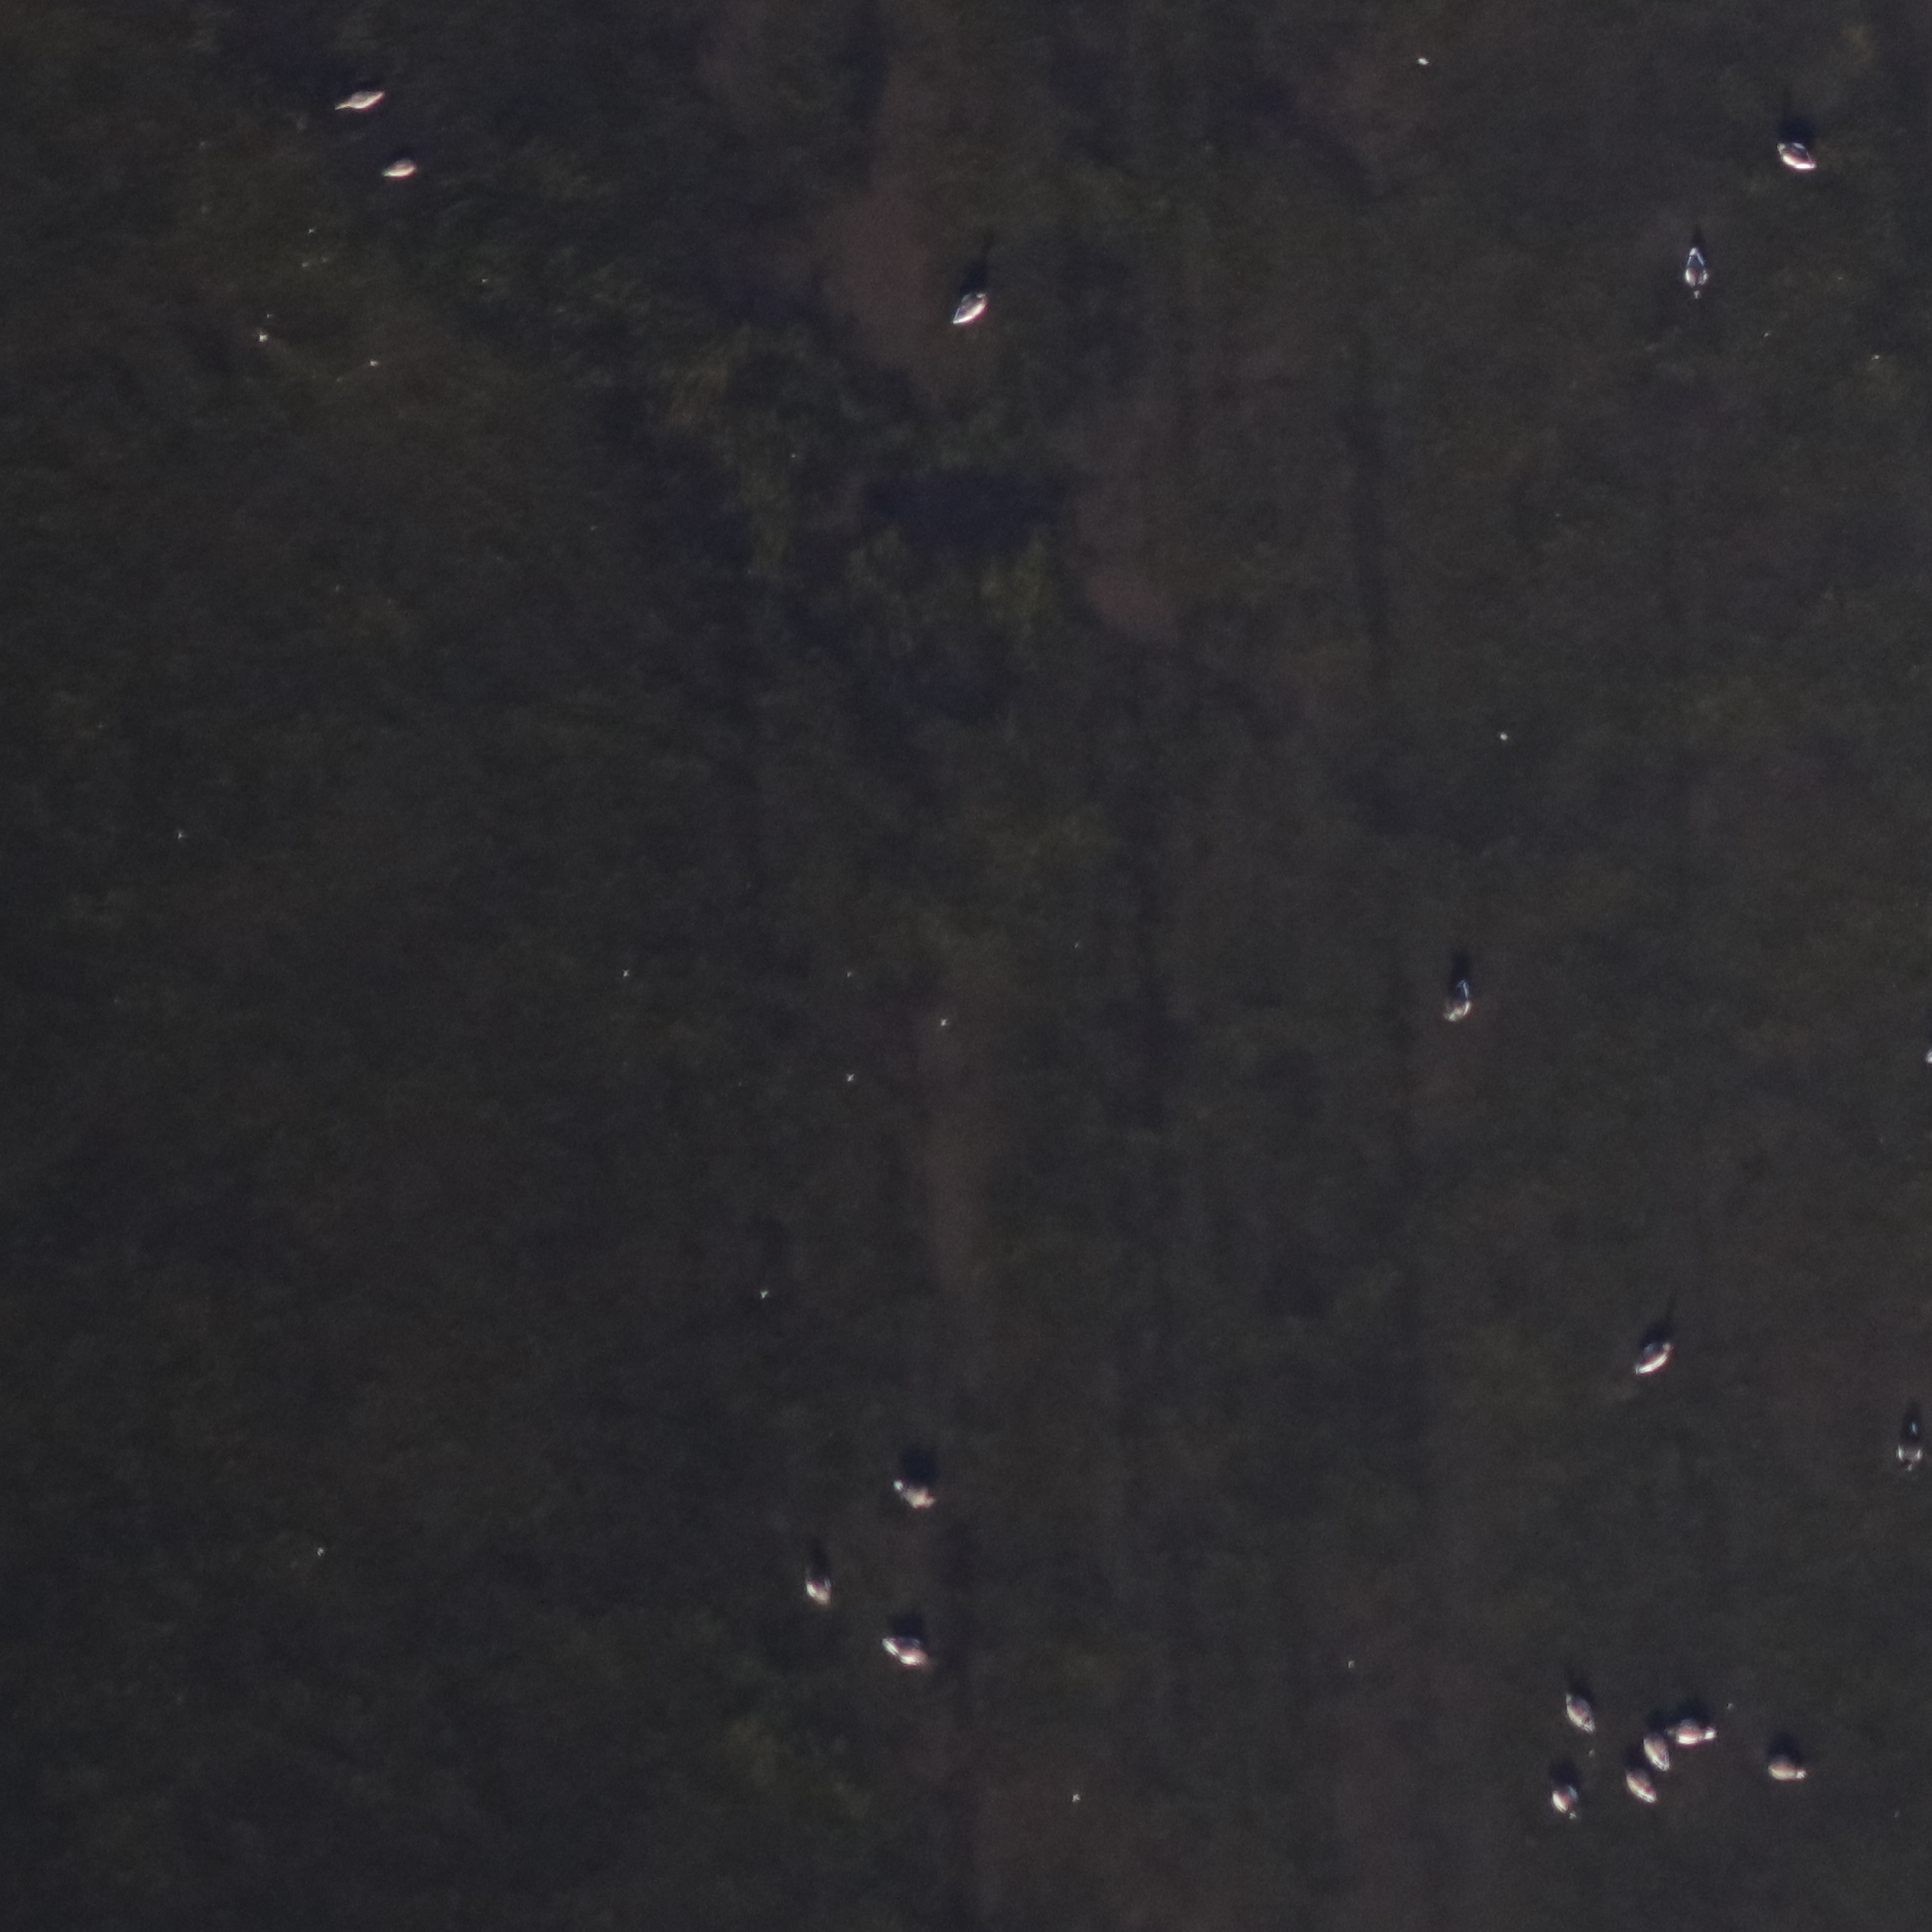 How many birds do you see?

17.